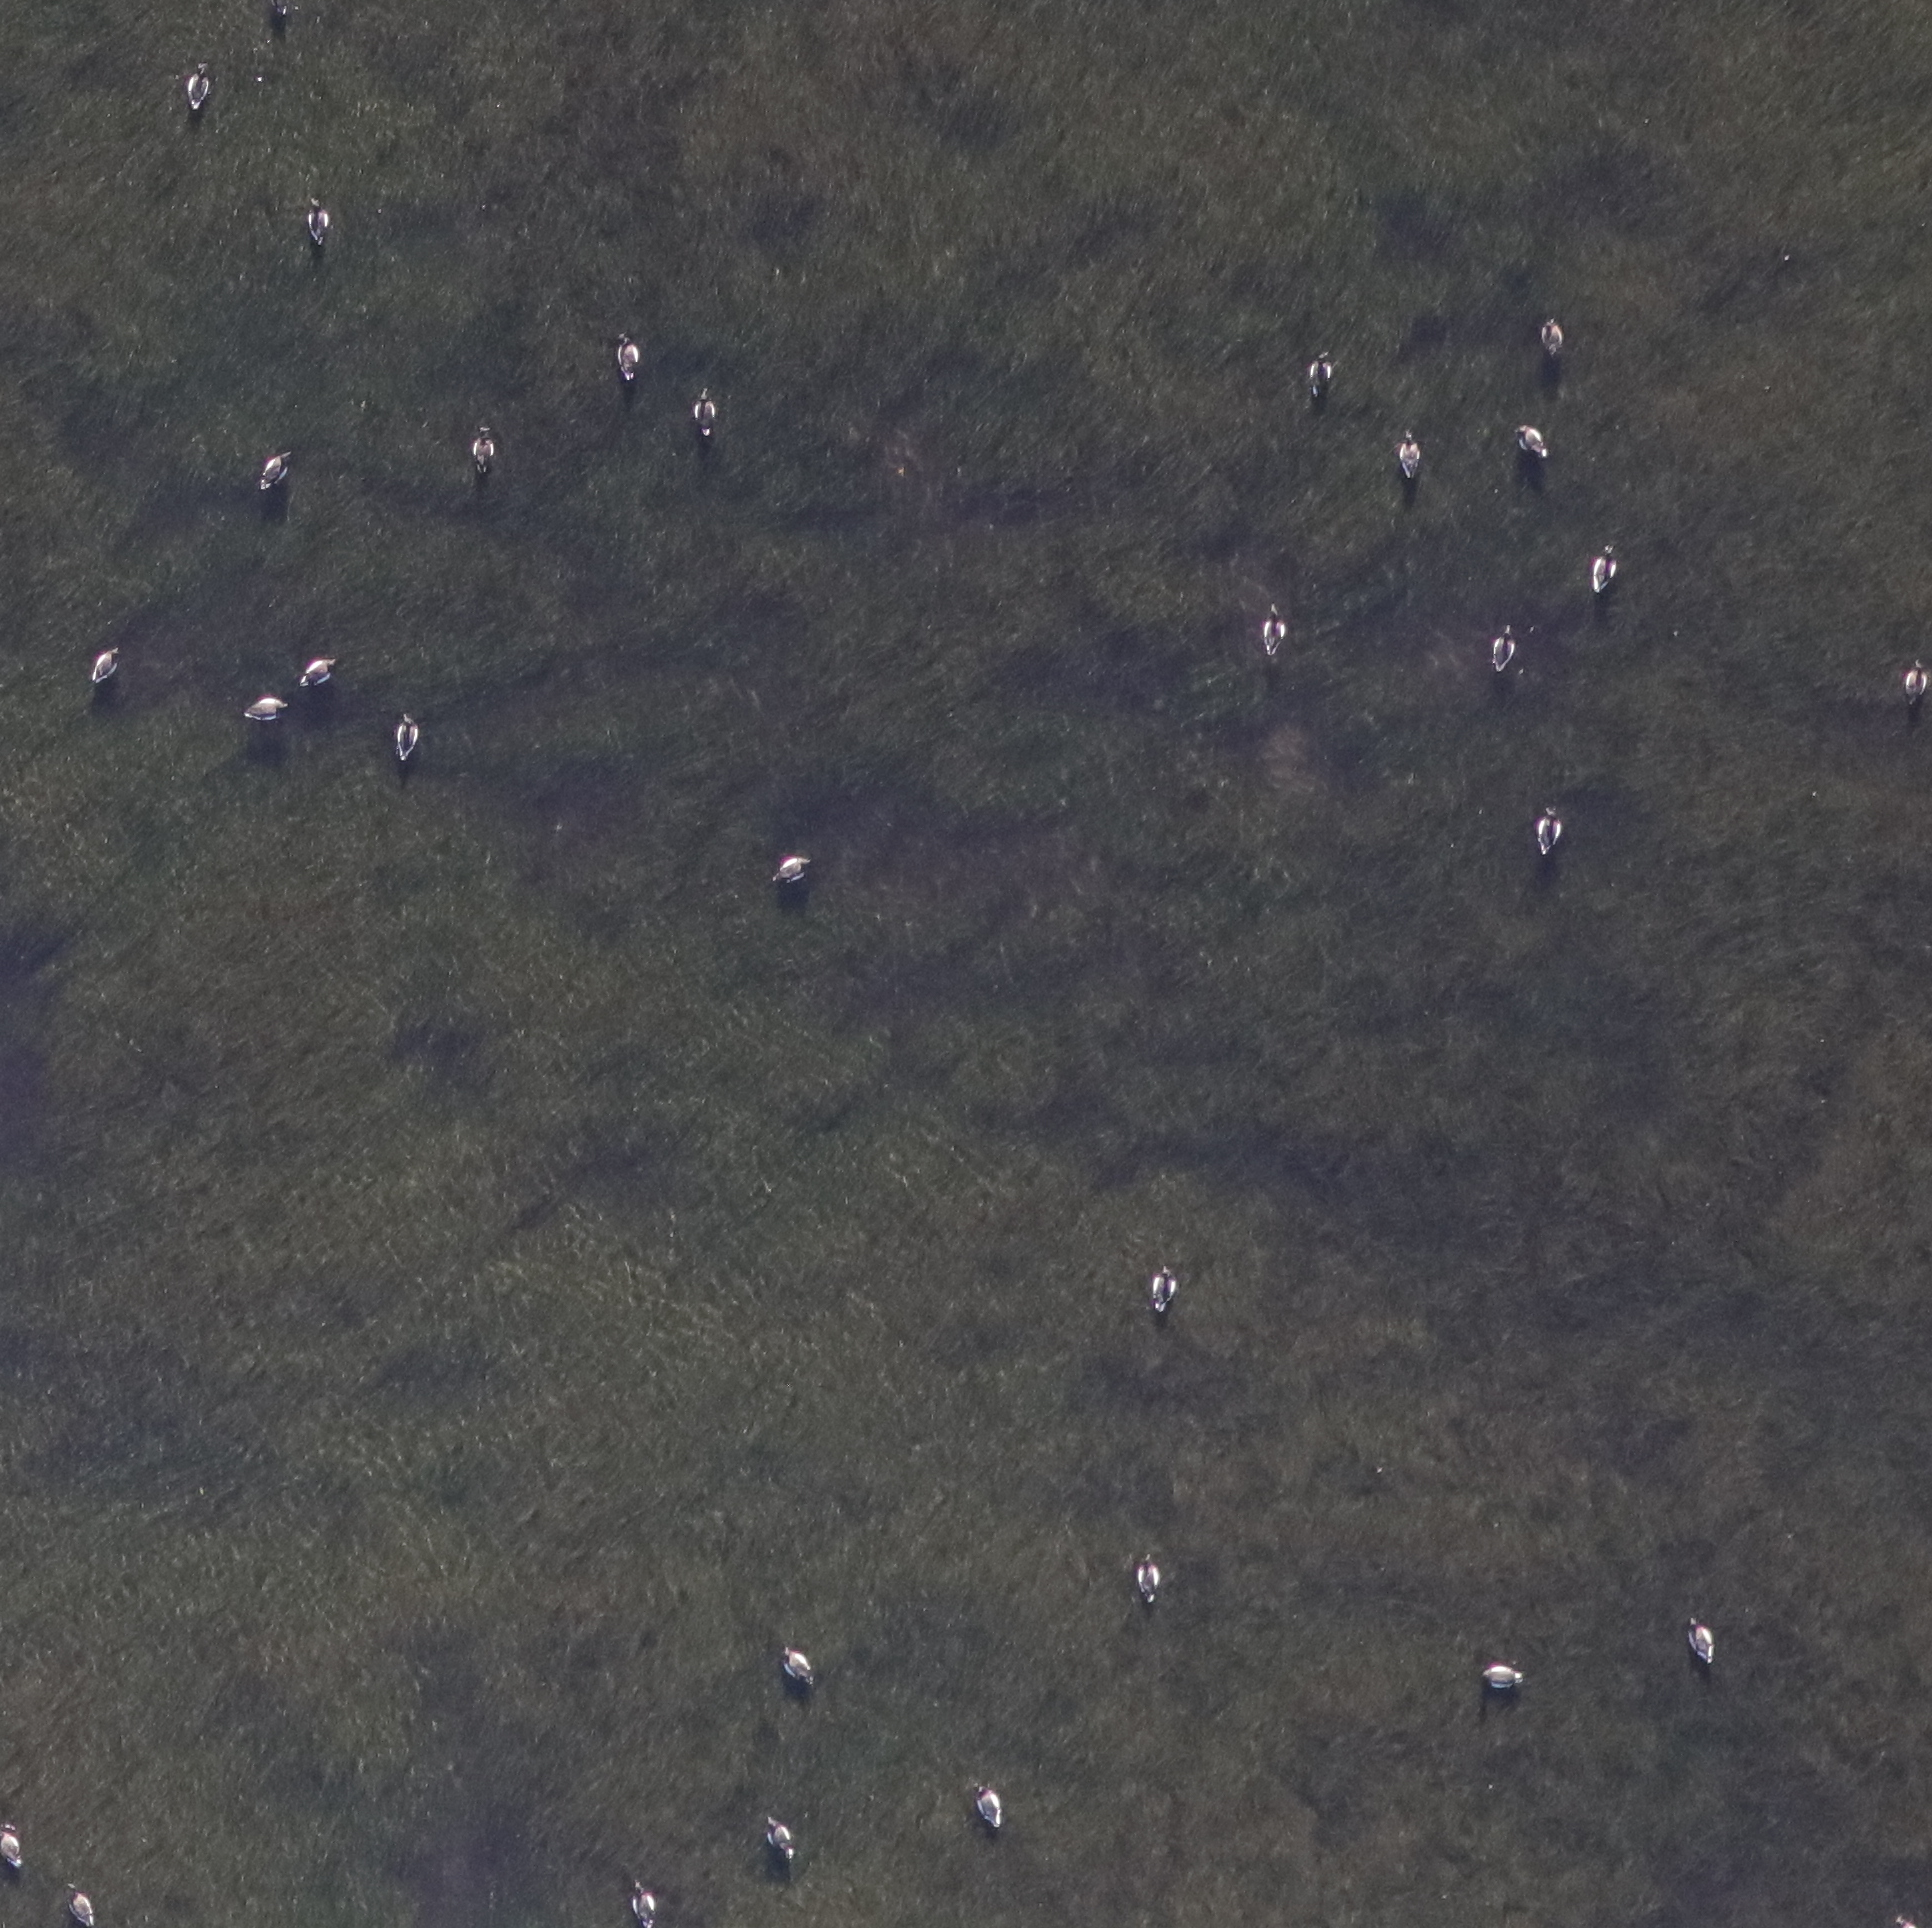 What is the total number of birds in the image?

30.